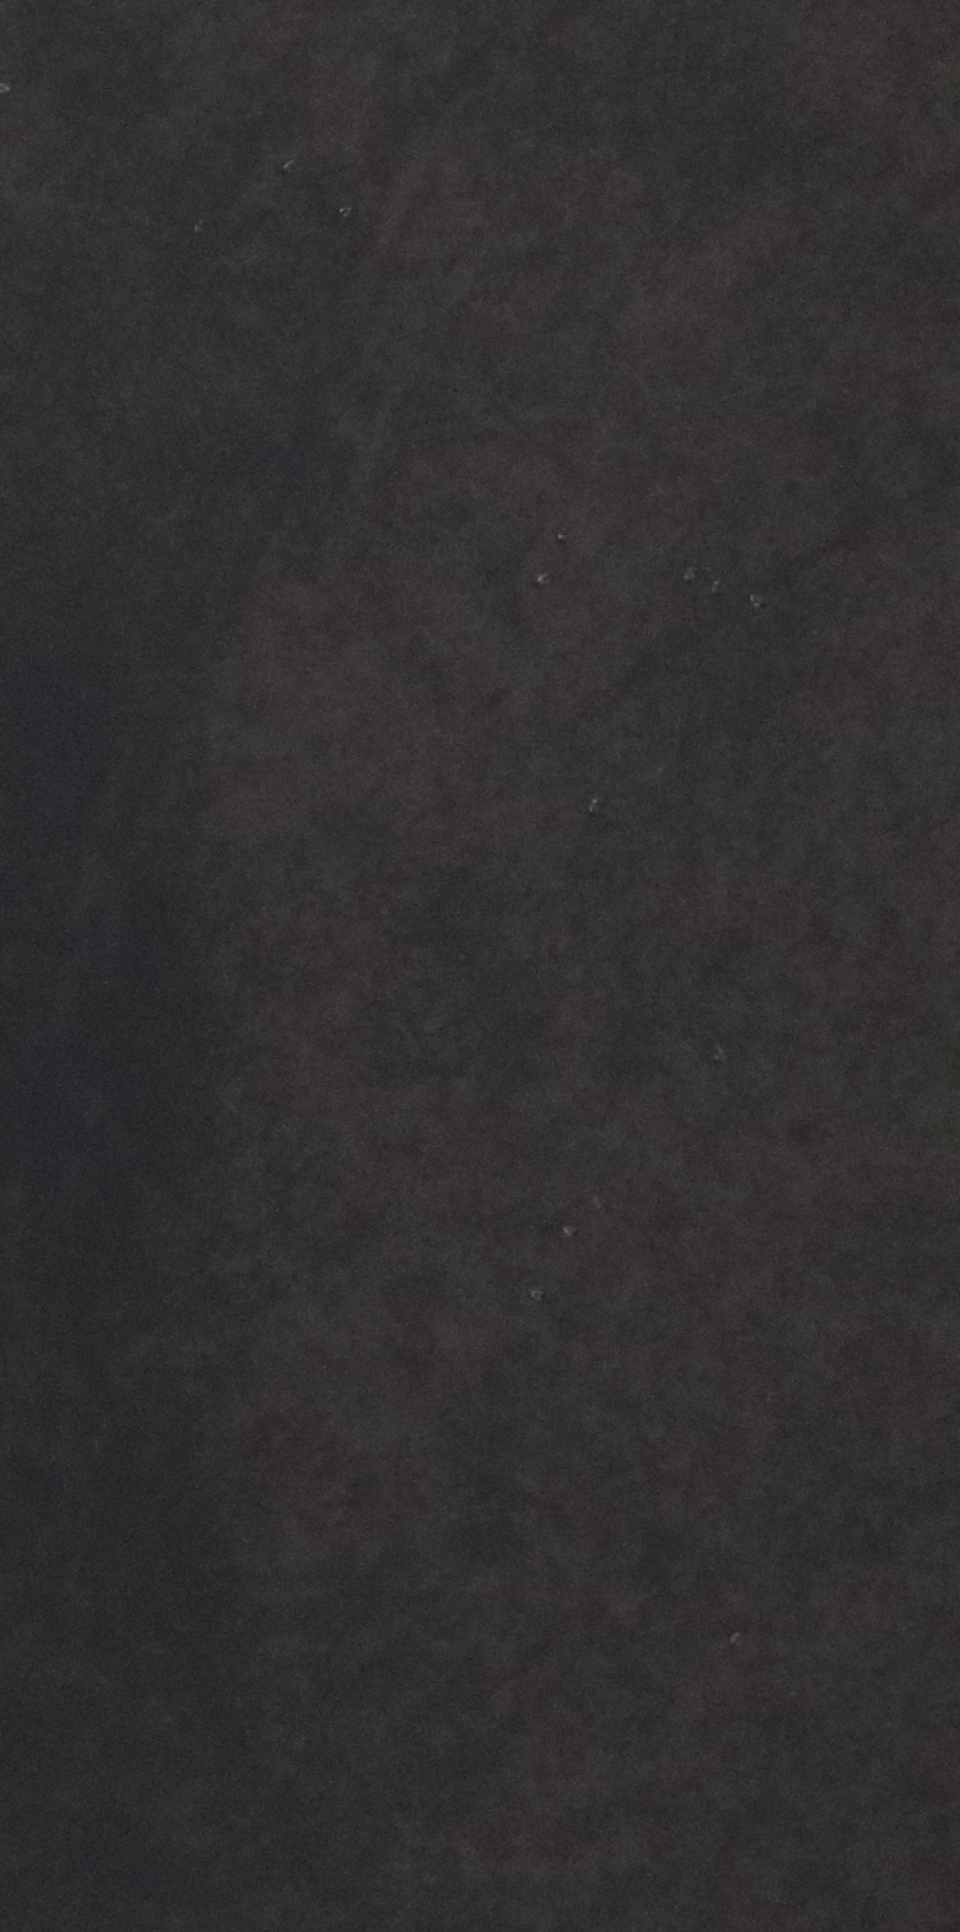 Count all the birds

15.